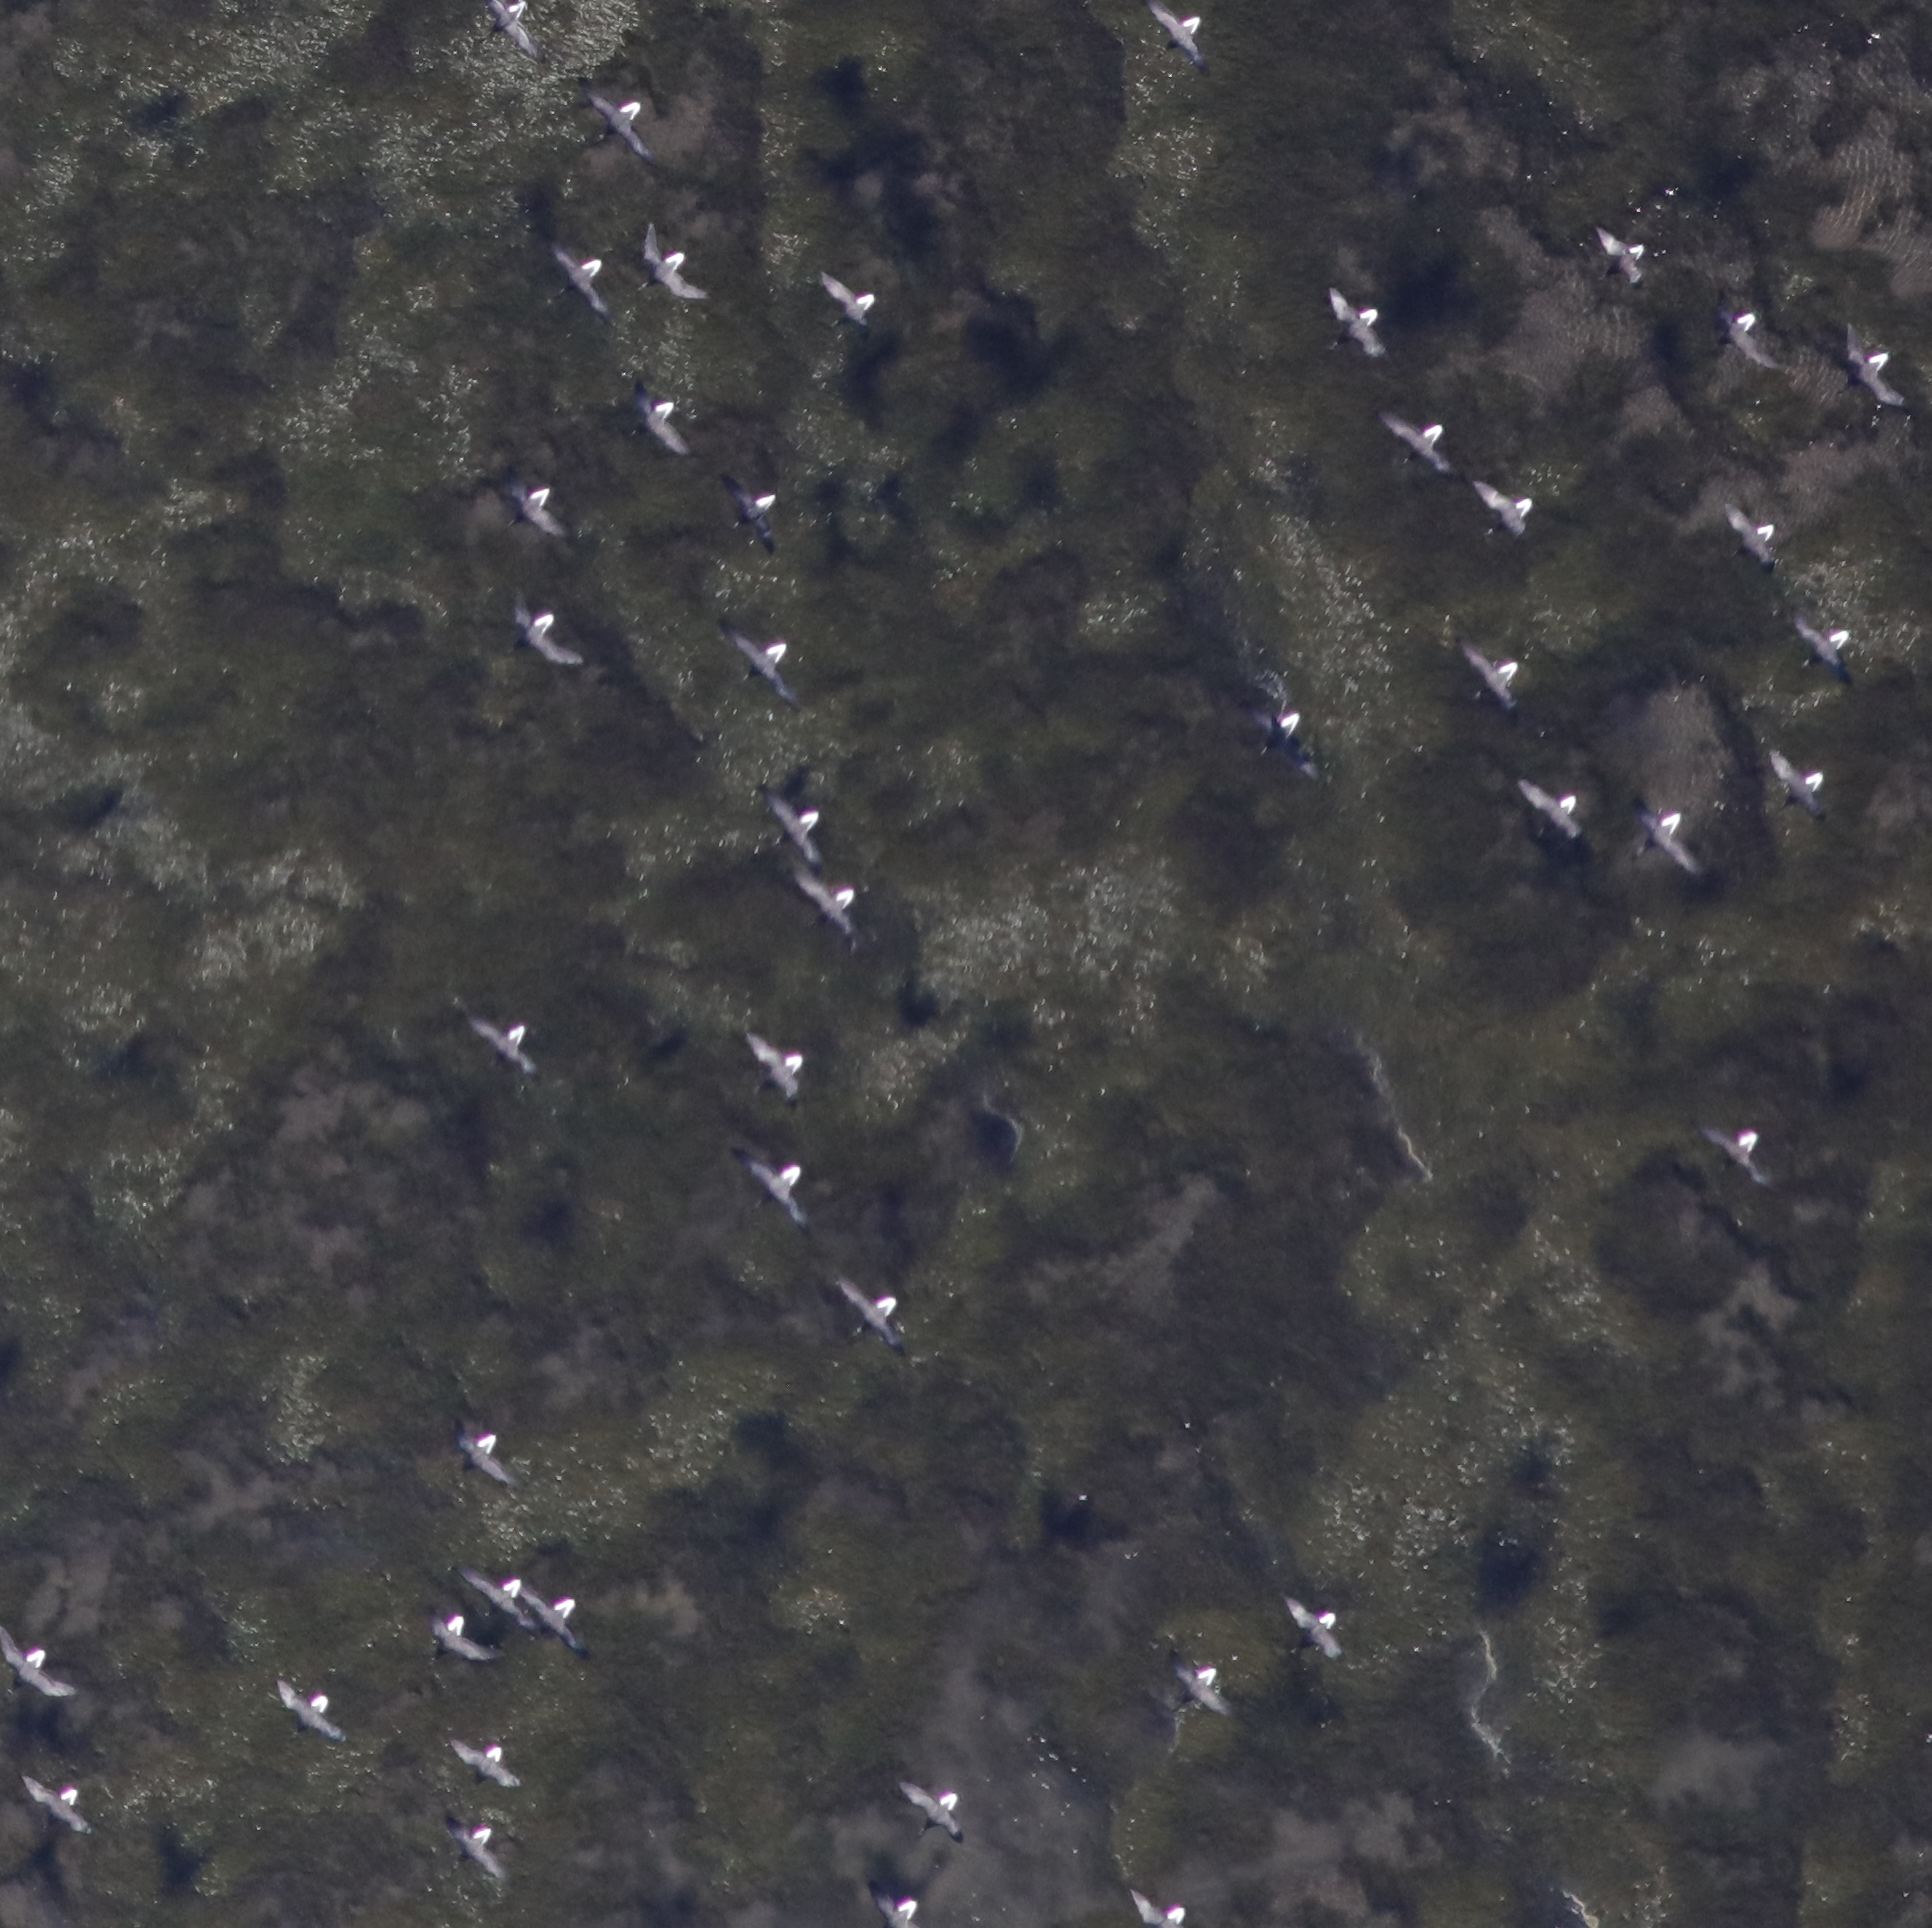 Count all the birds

44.